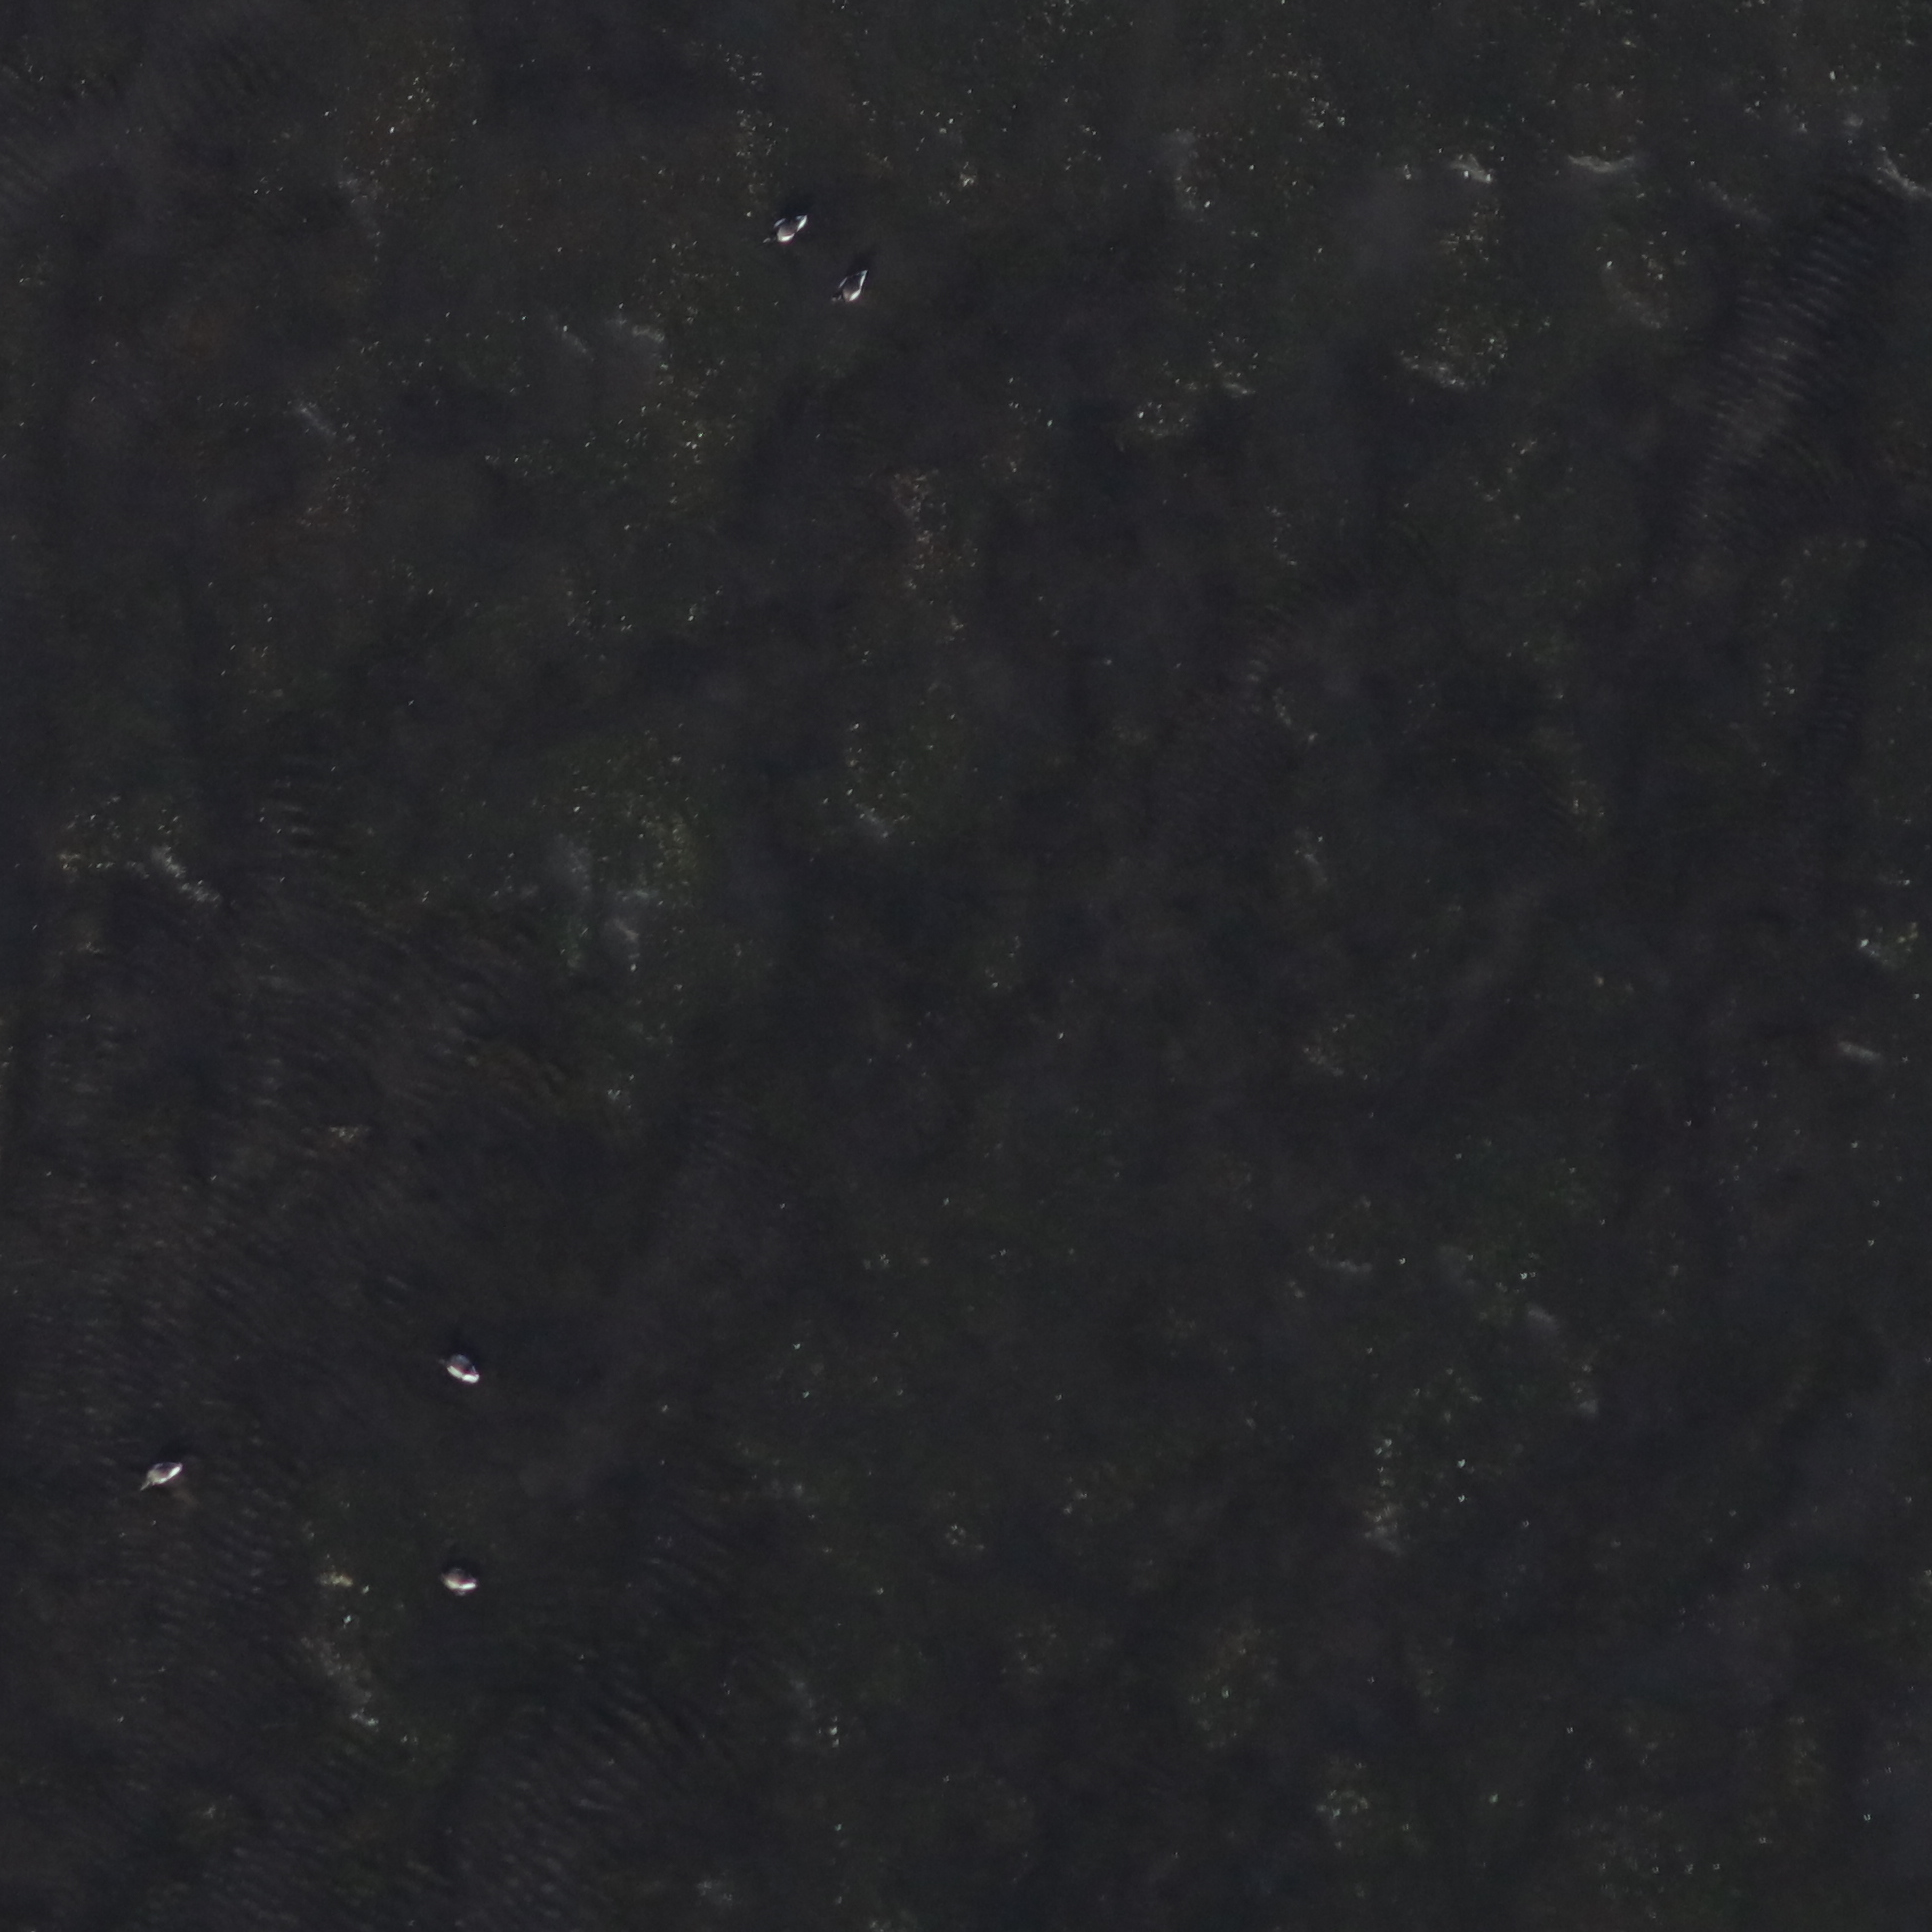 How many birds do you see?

5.